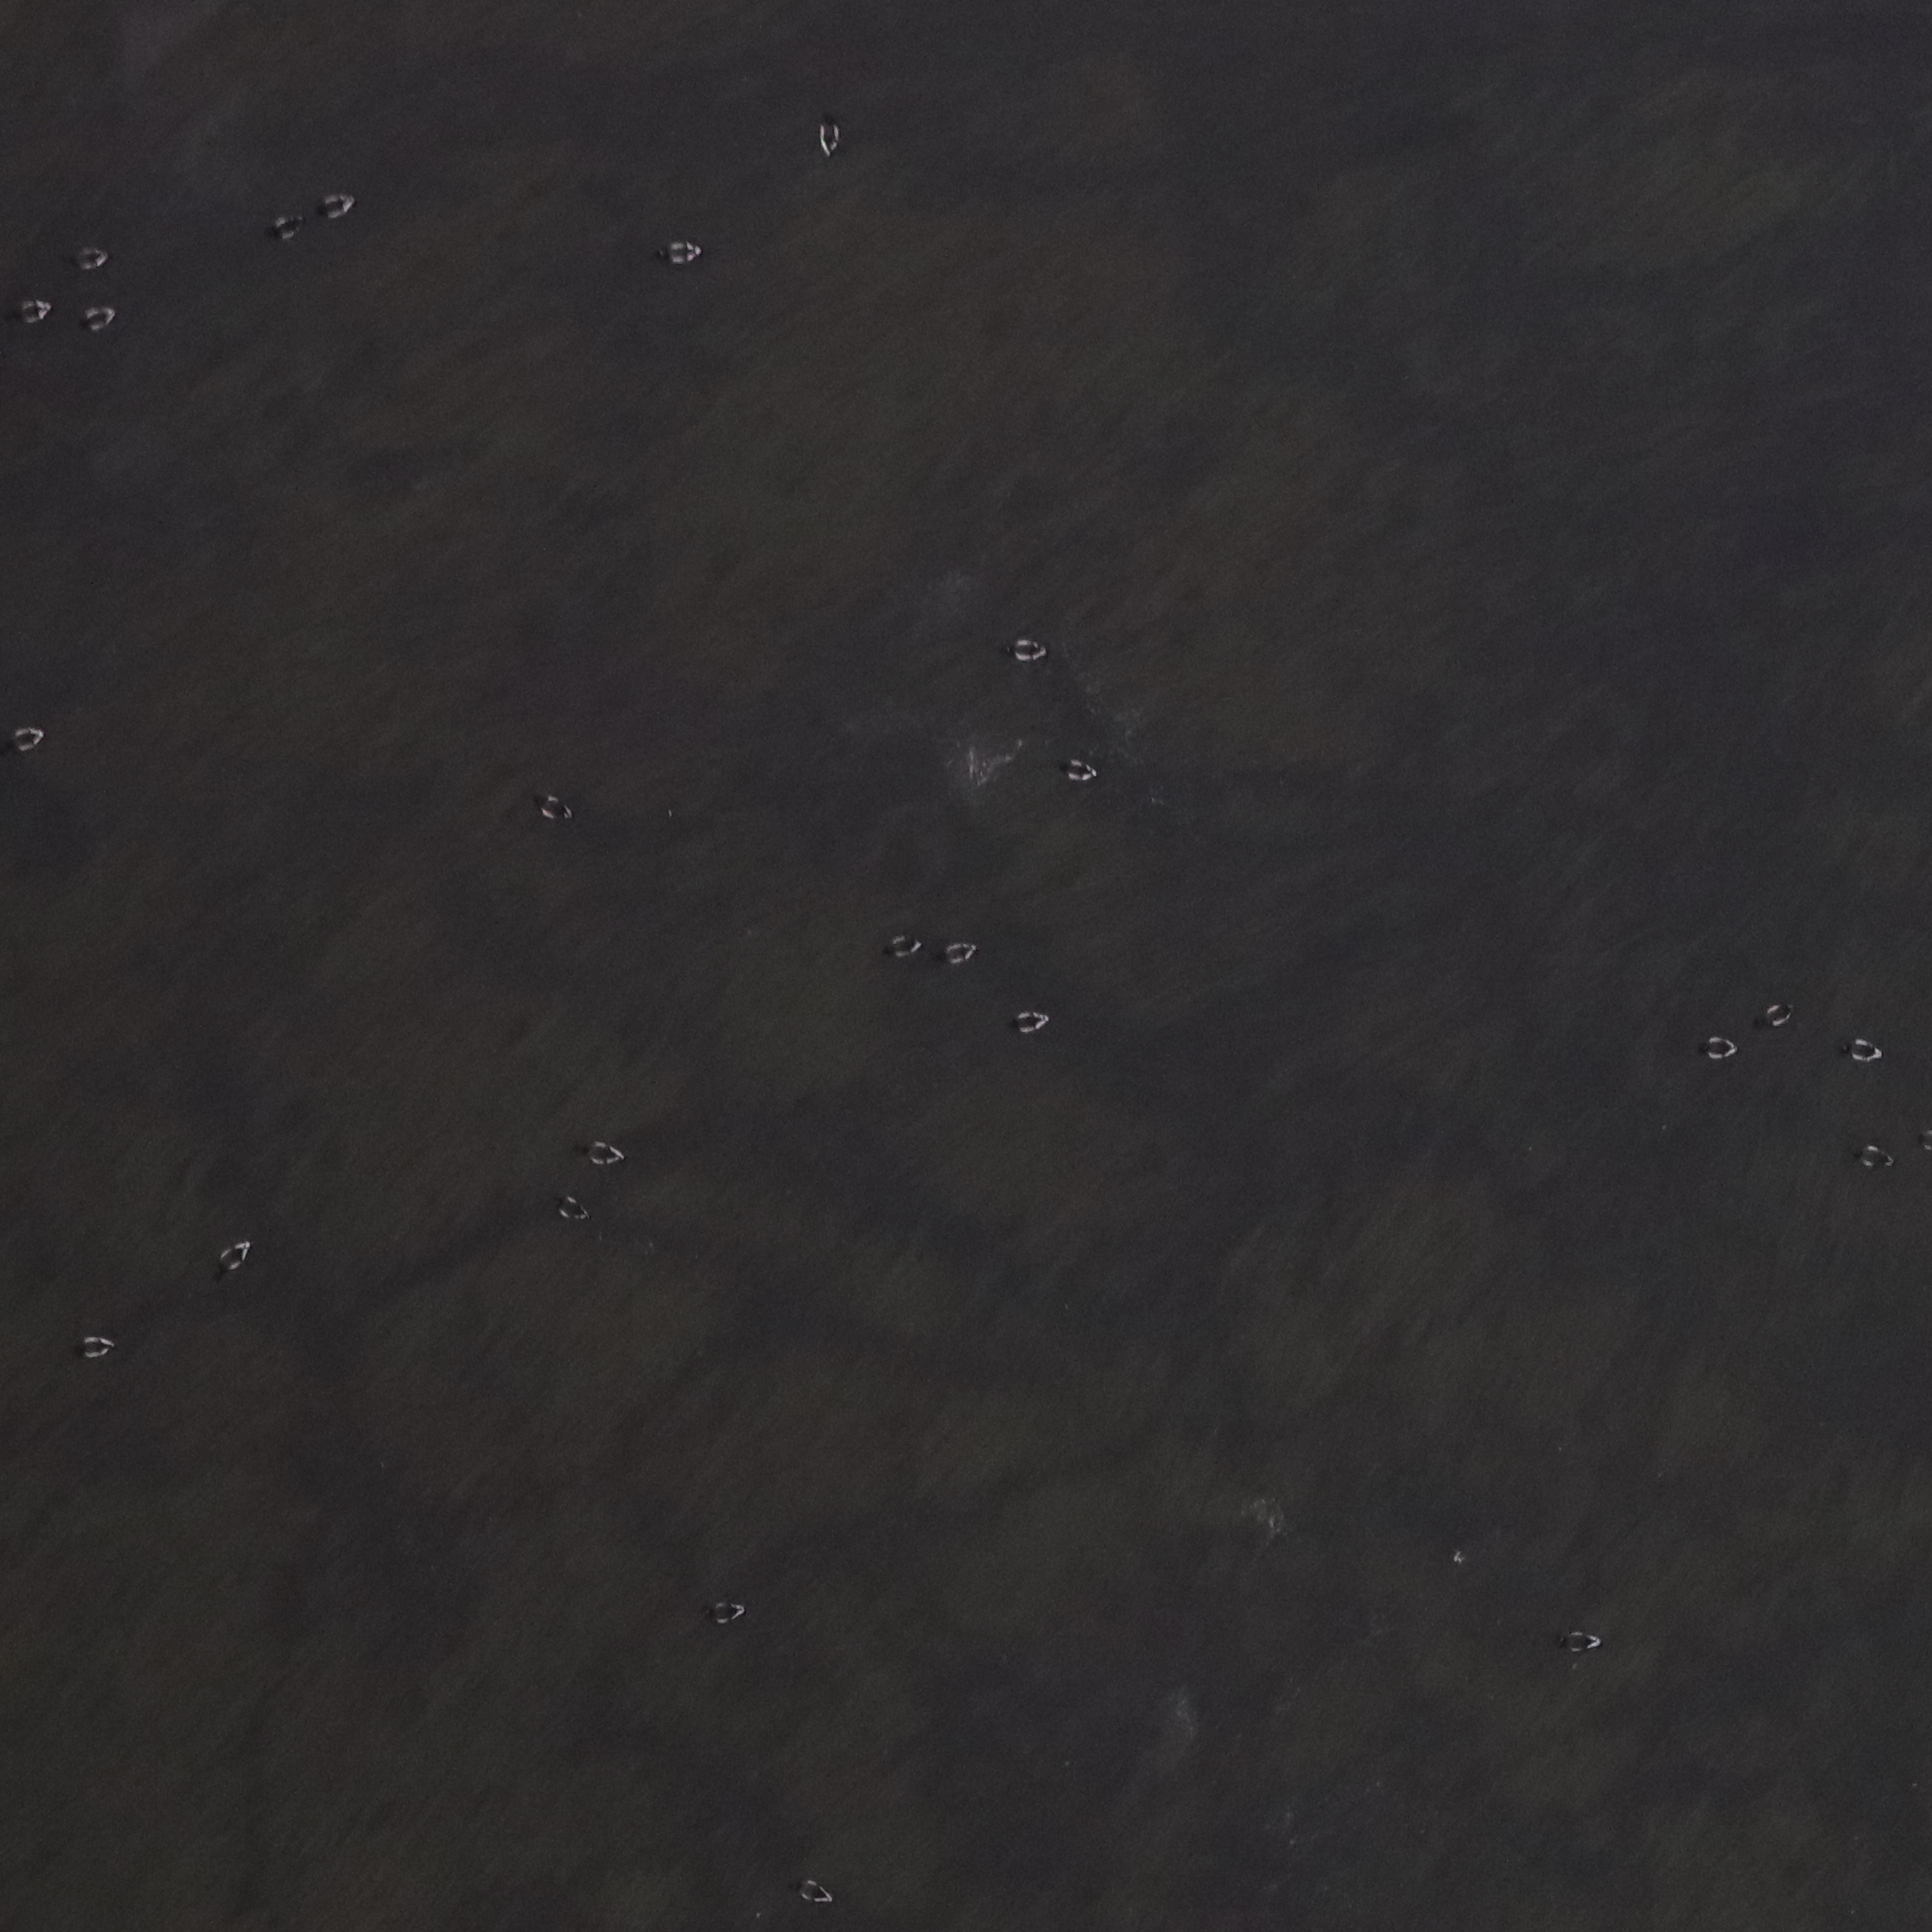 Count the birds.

25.